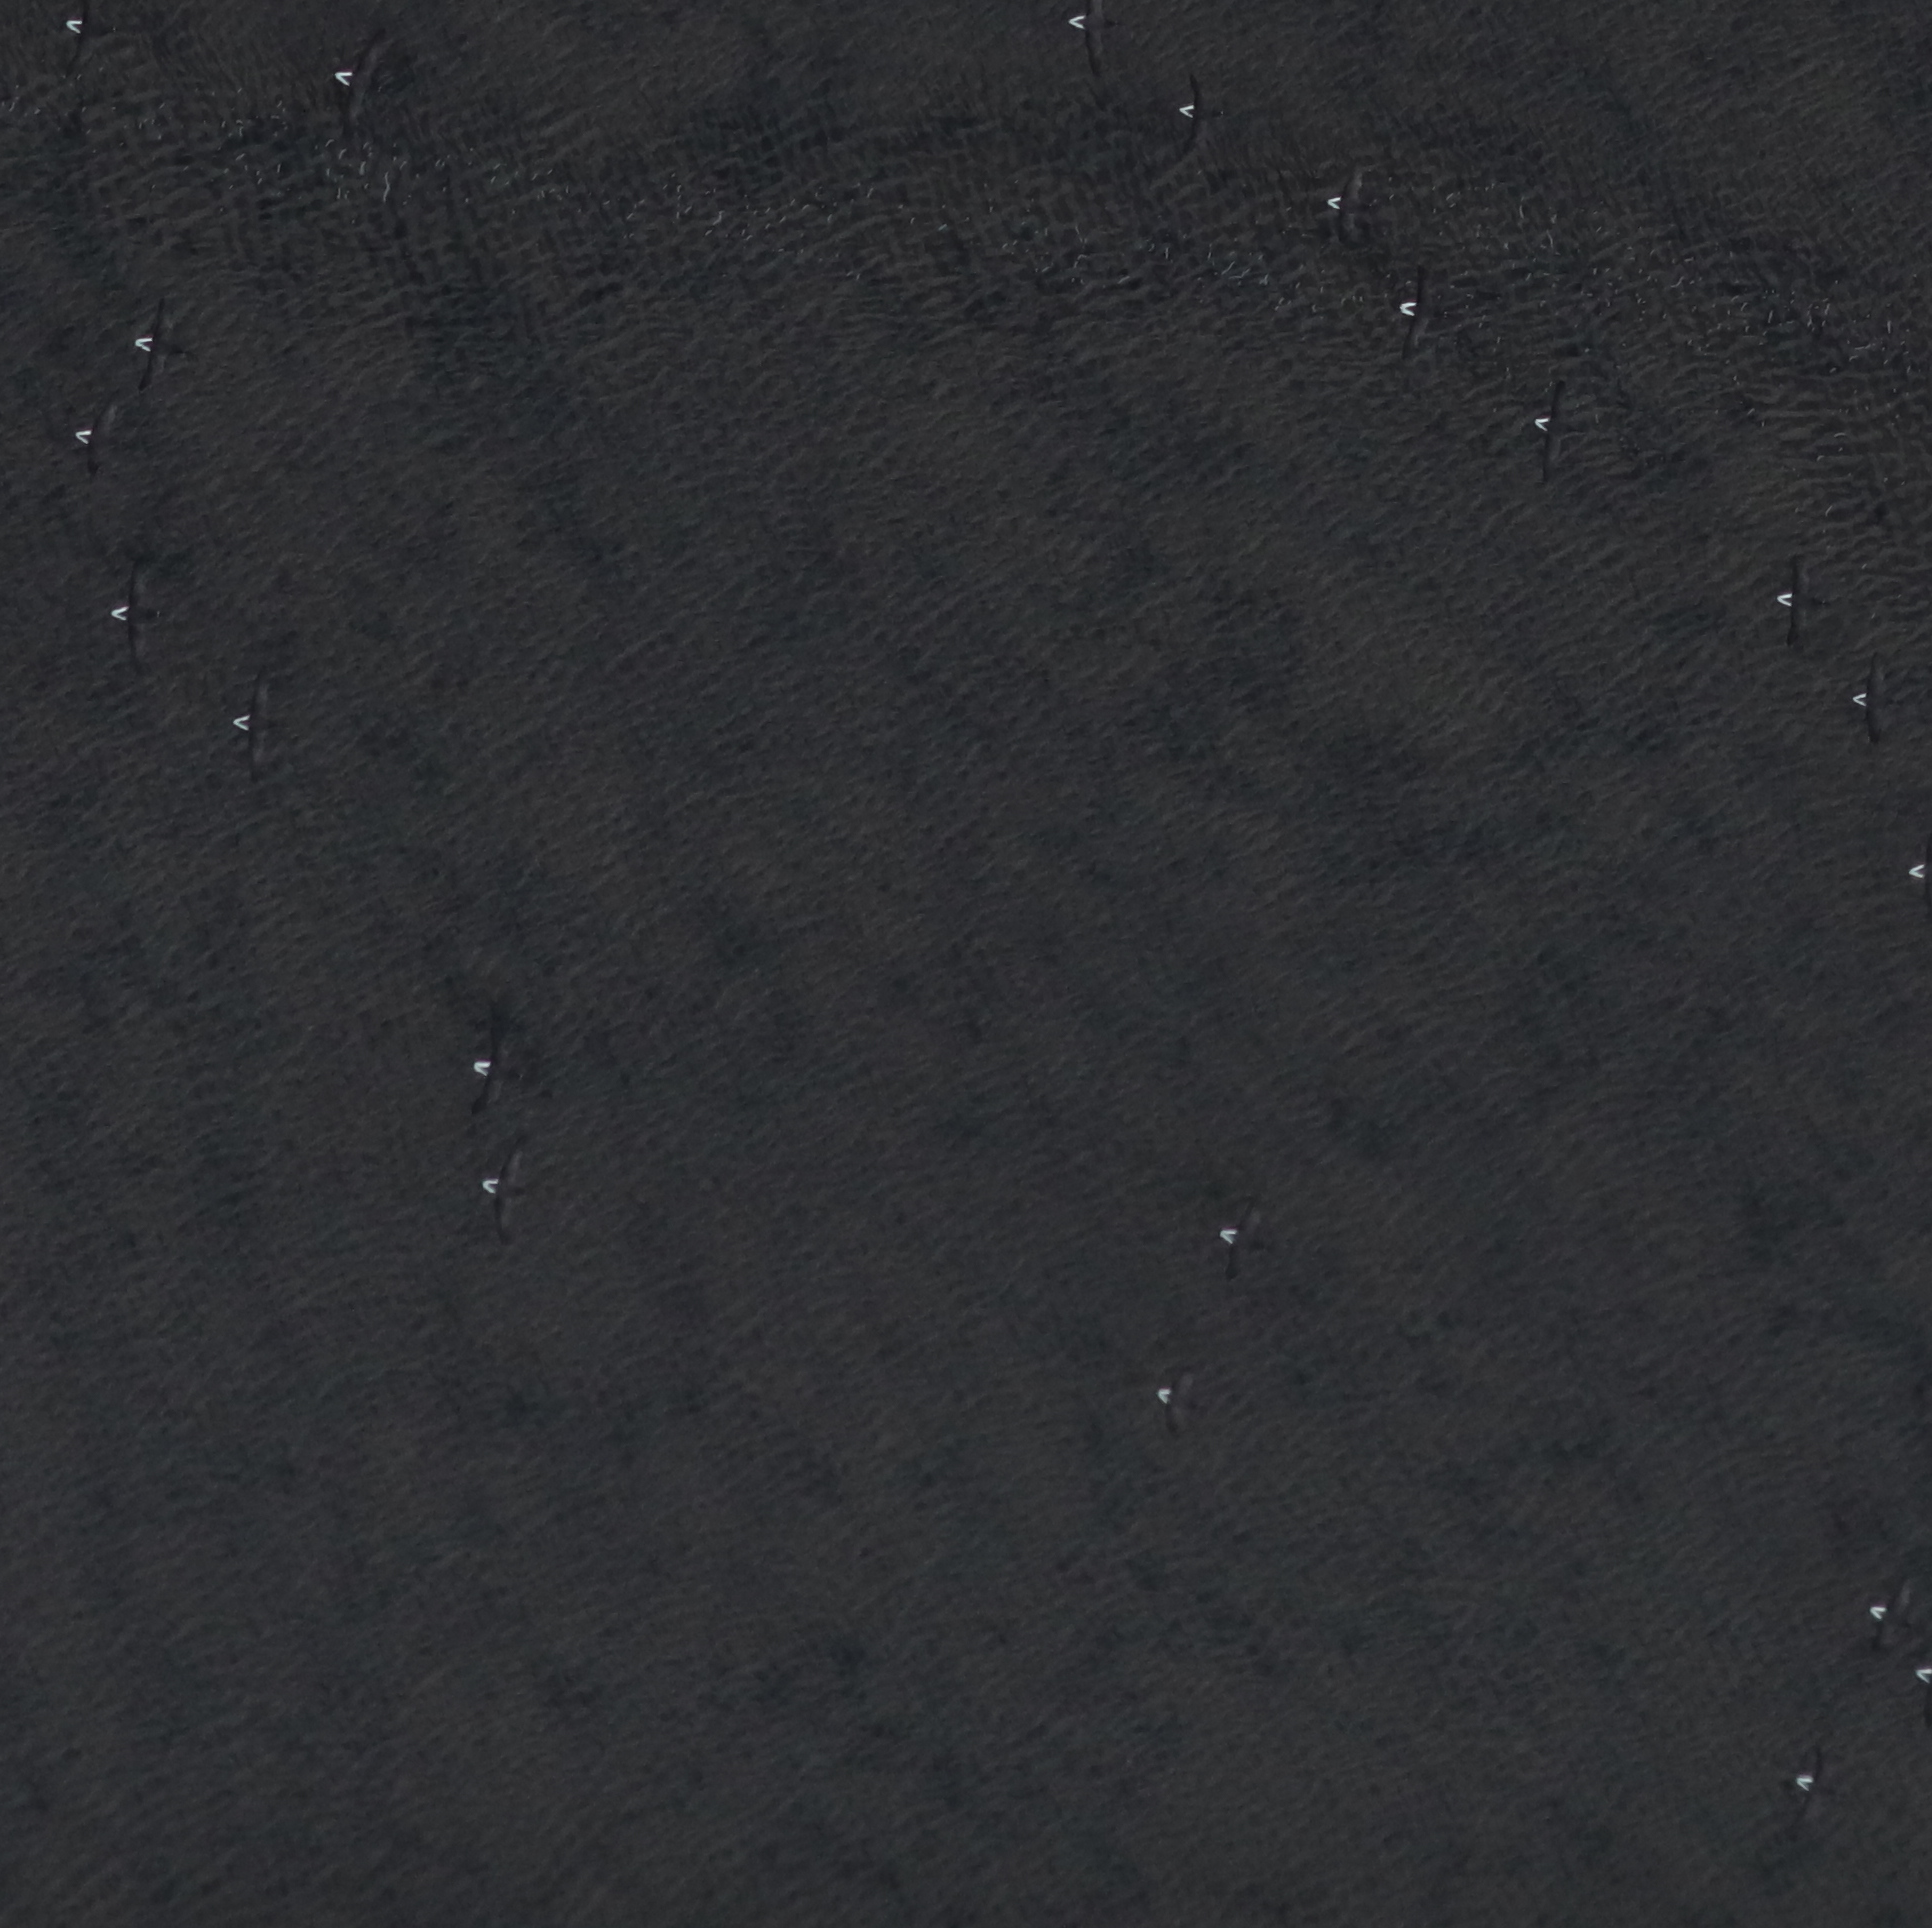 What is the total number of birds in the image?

20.